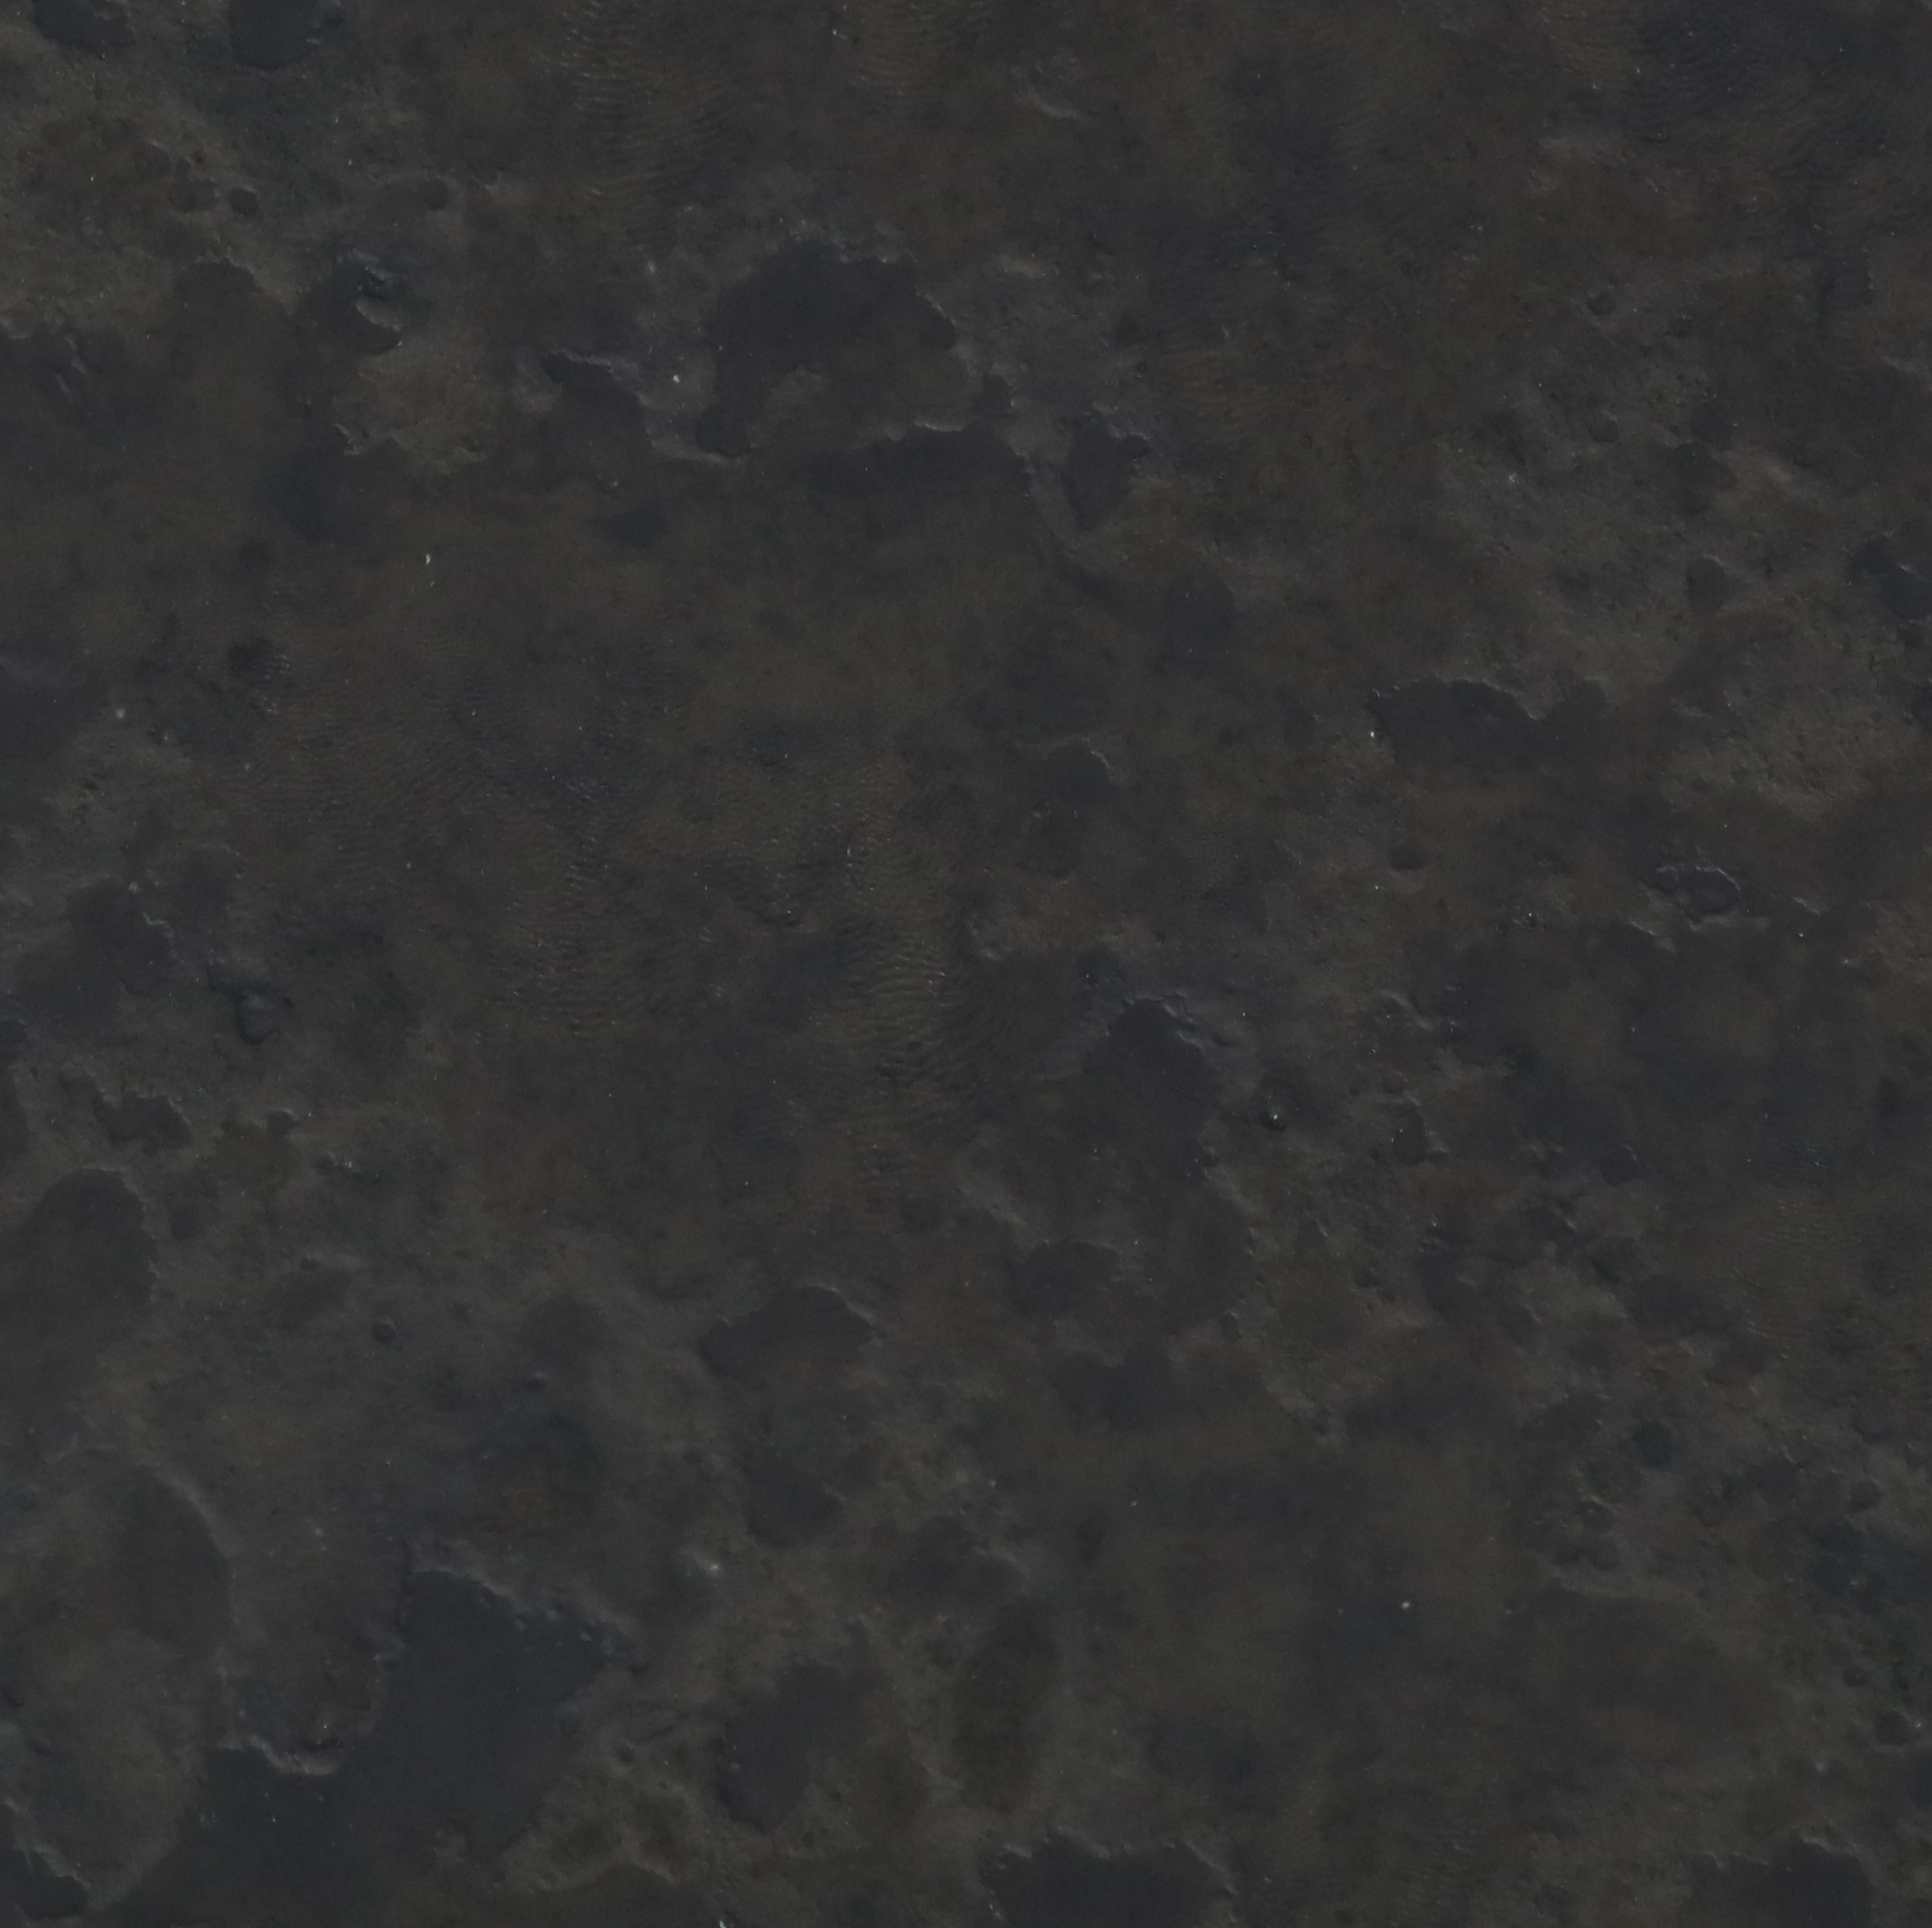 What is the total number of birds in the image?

0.